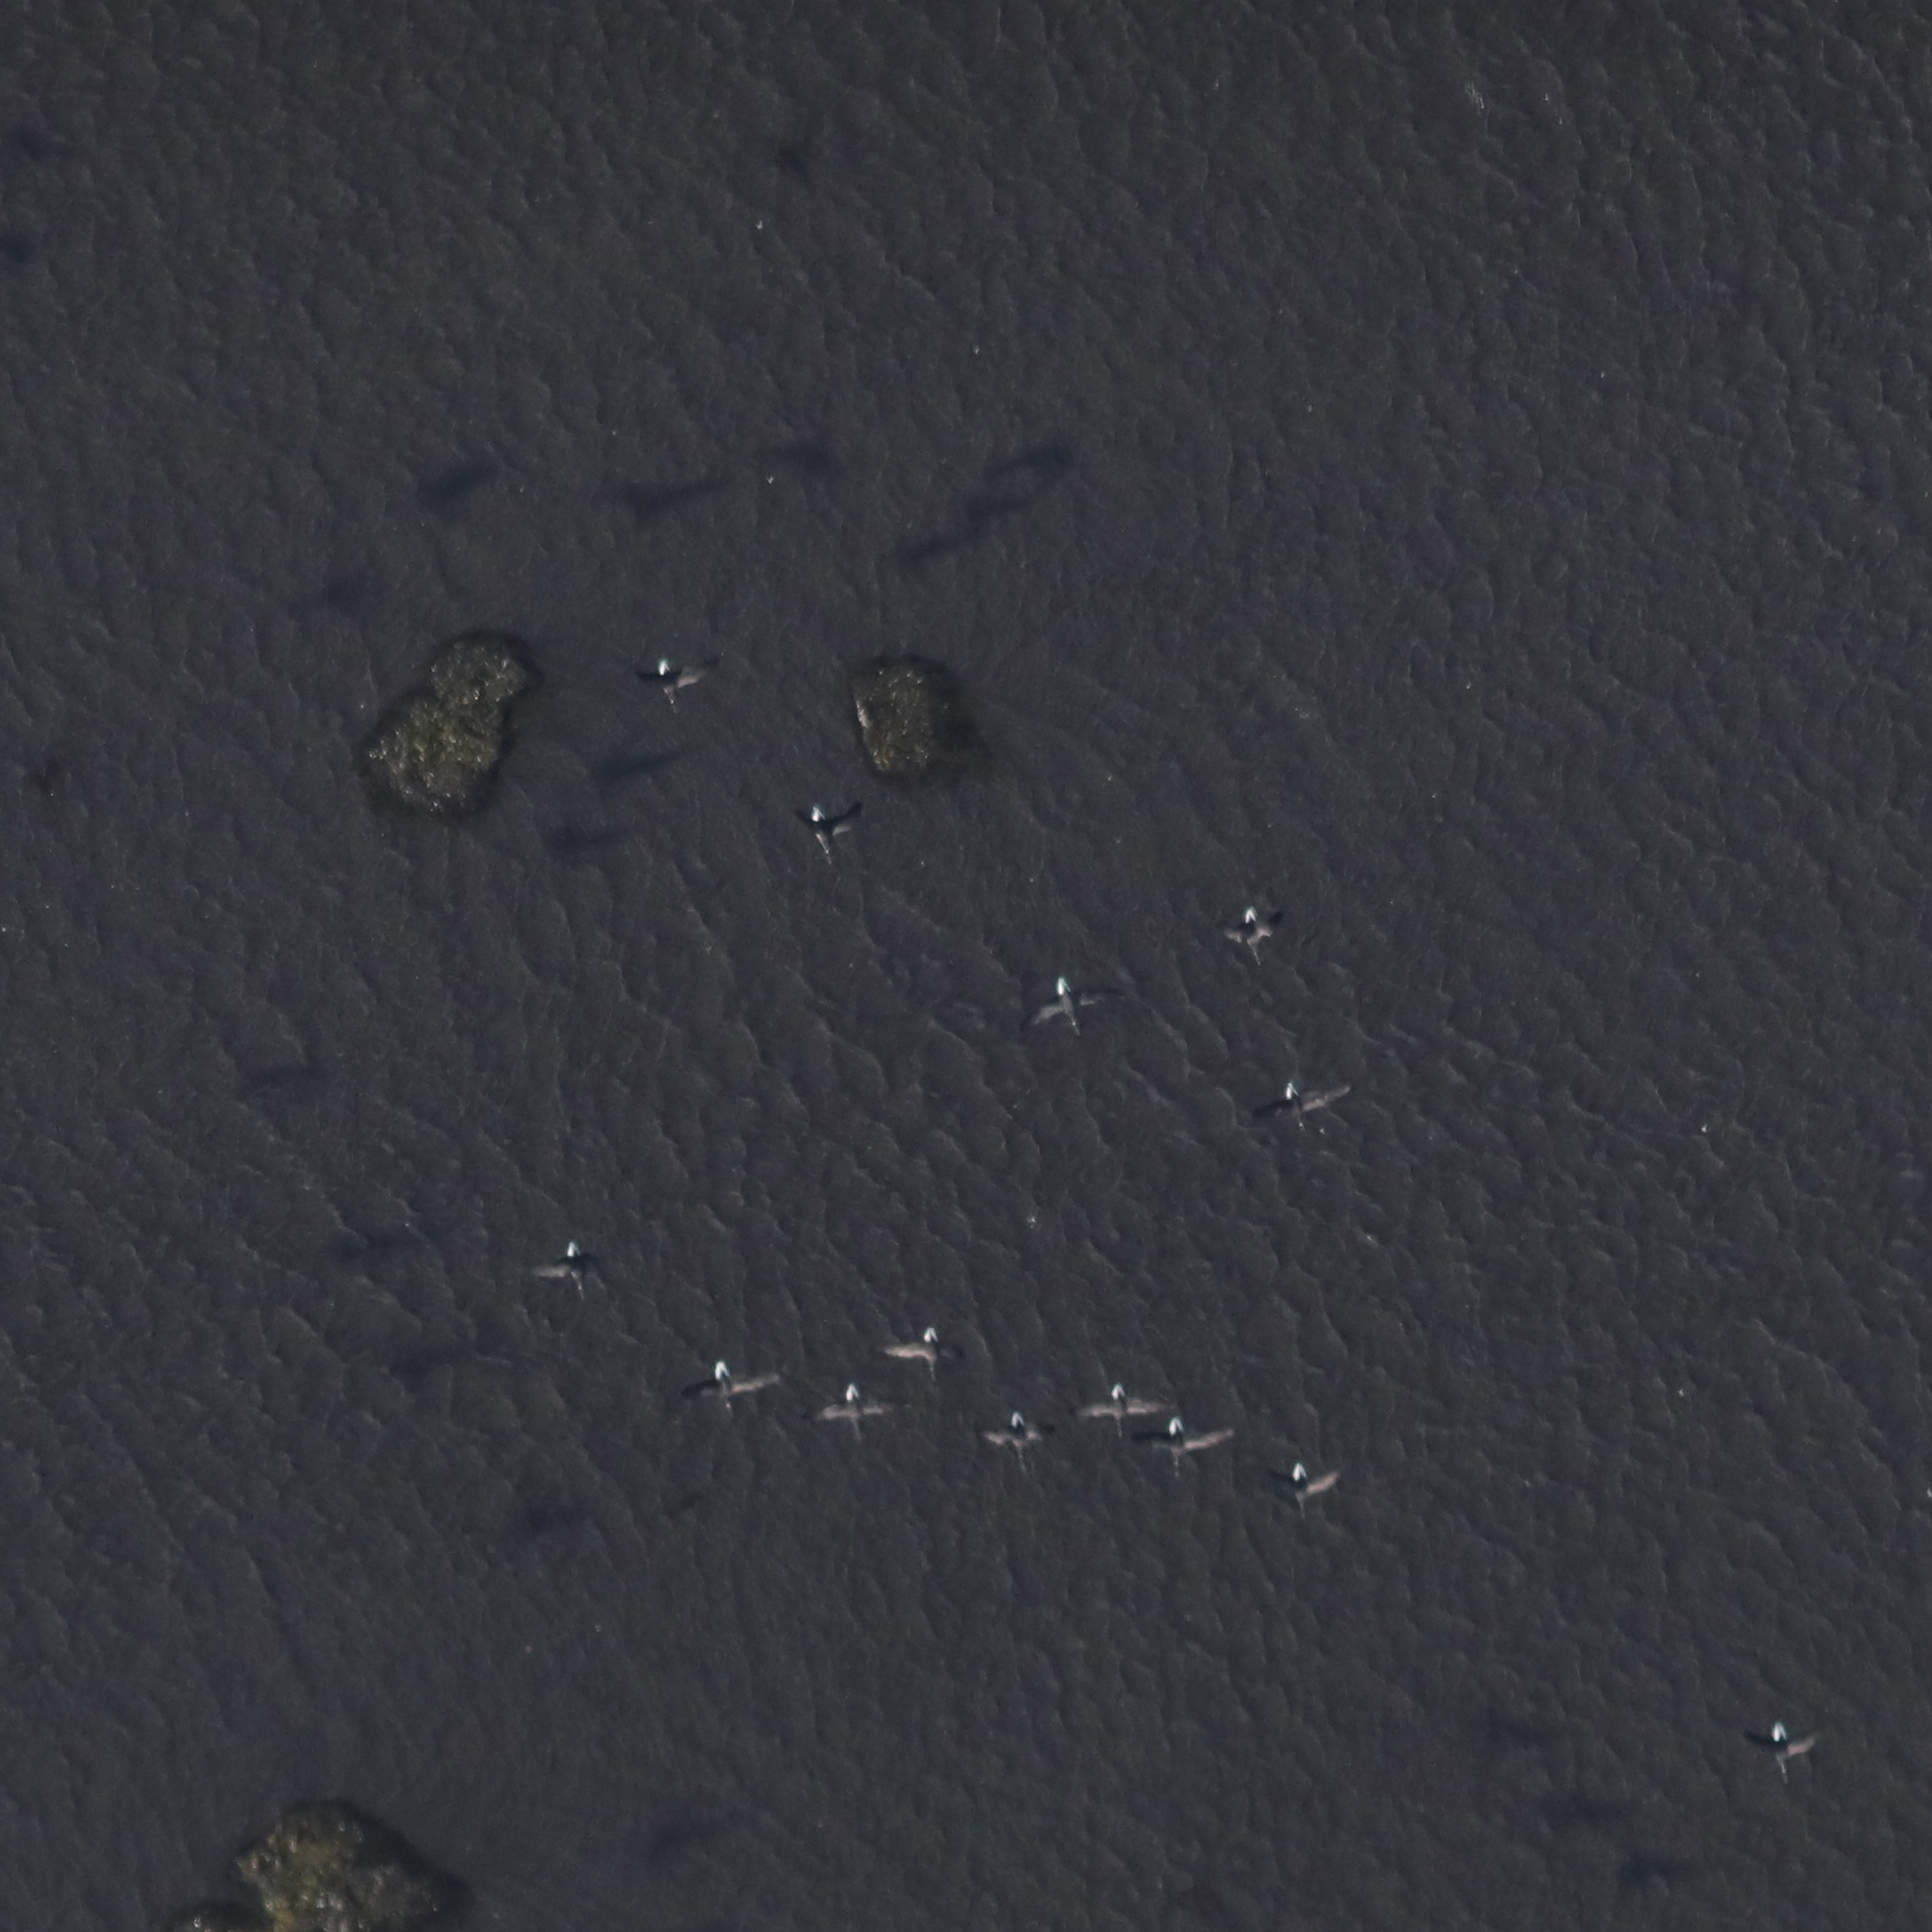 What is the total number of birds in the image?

14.